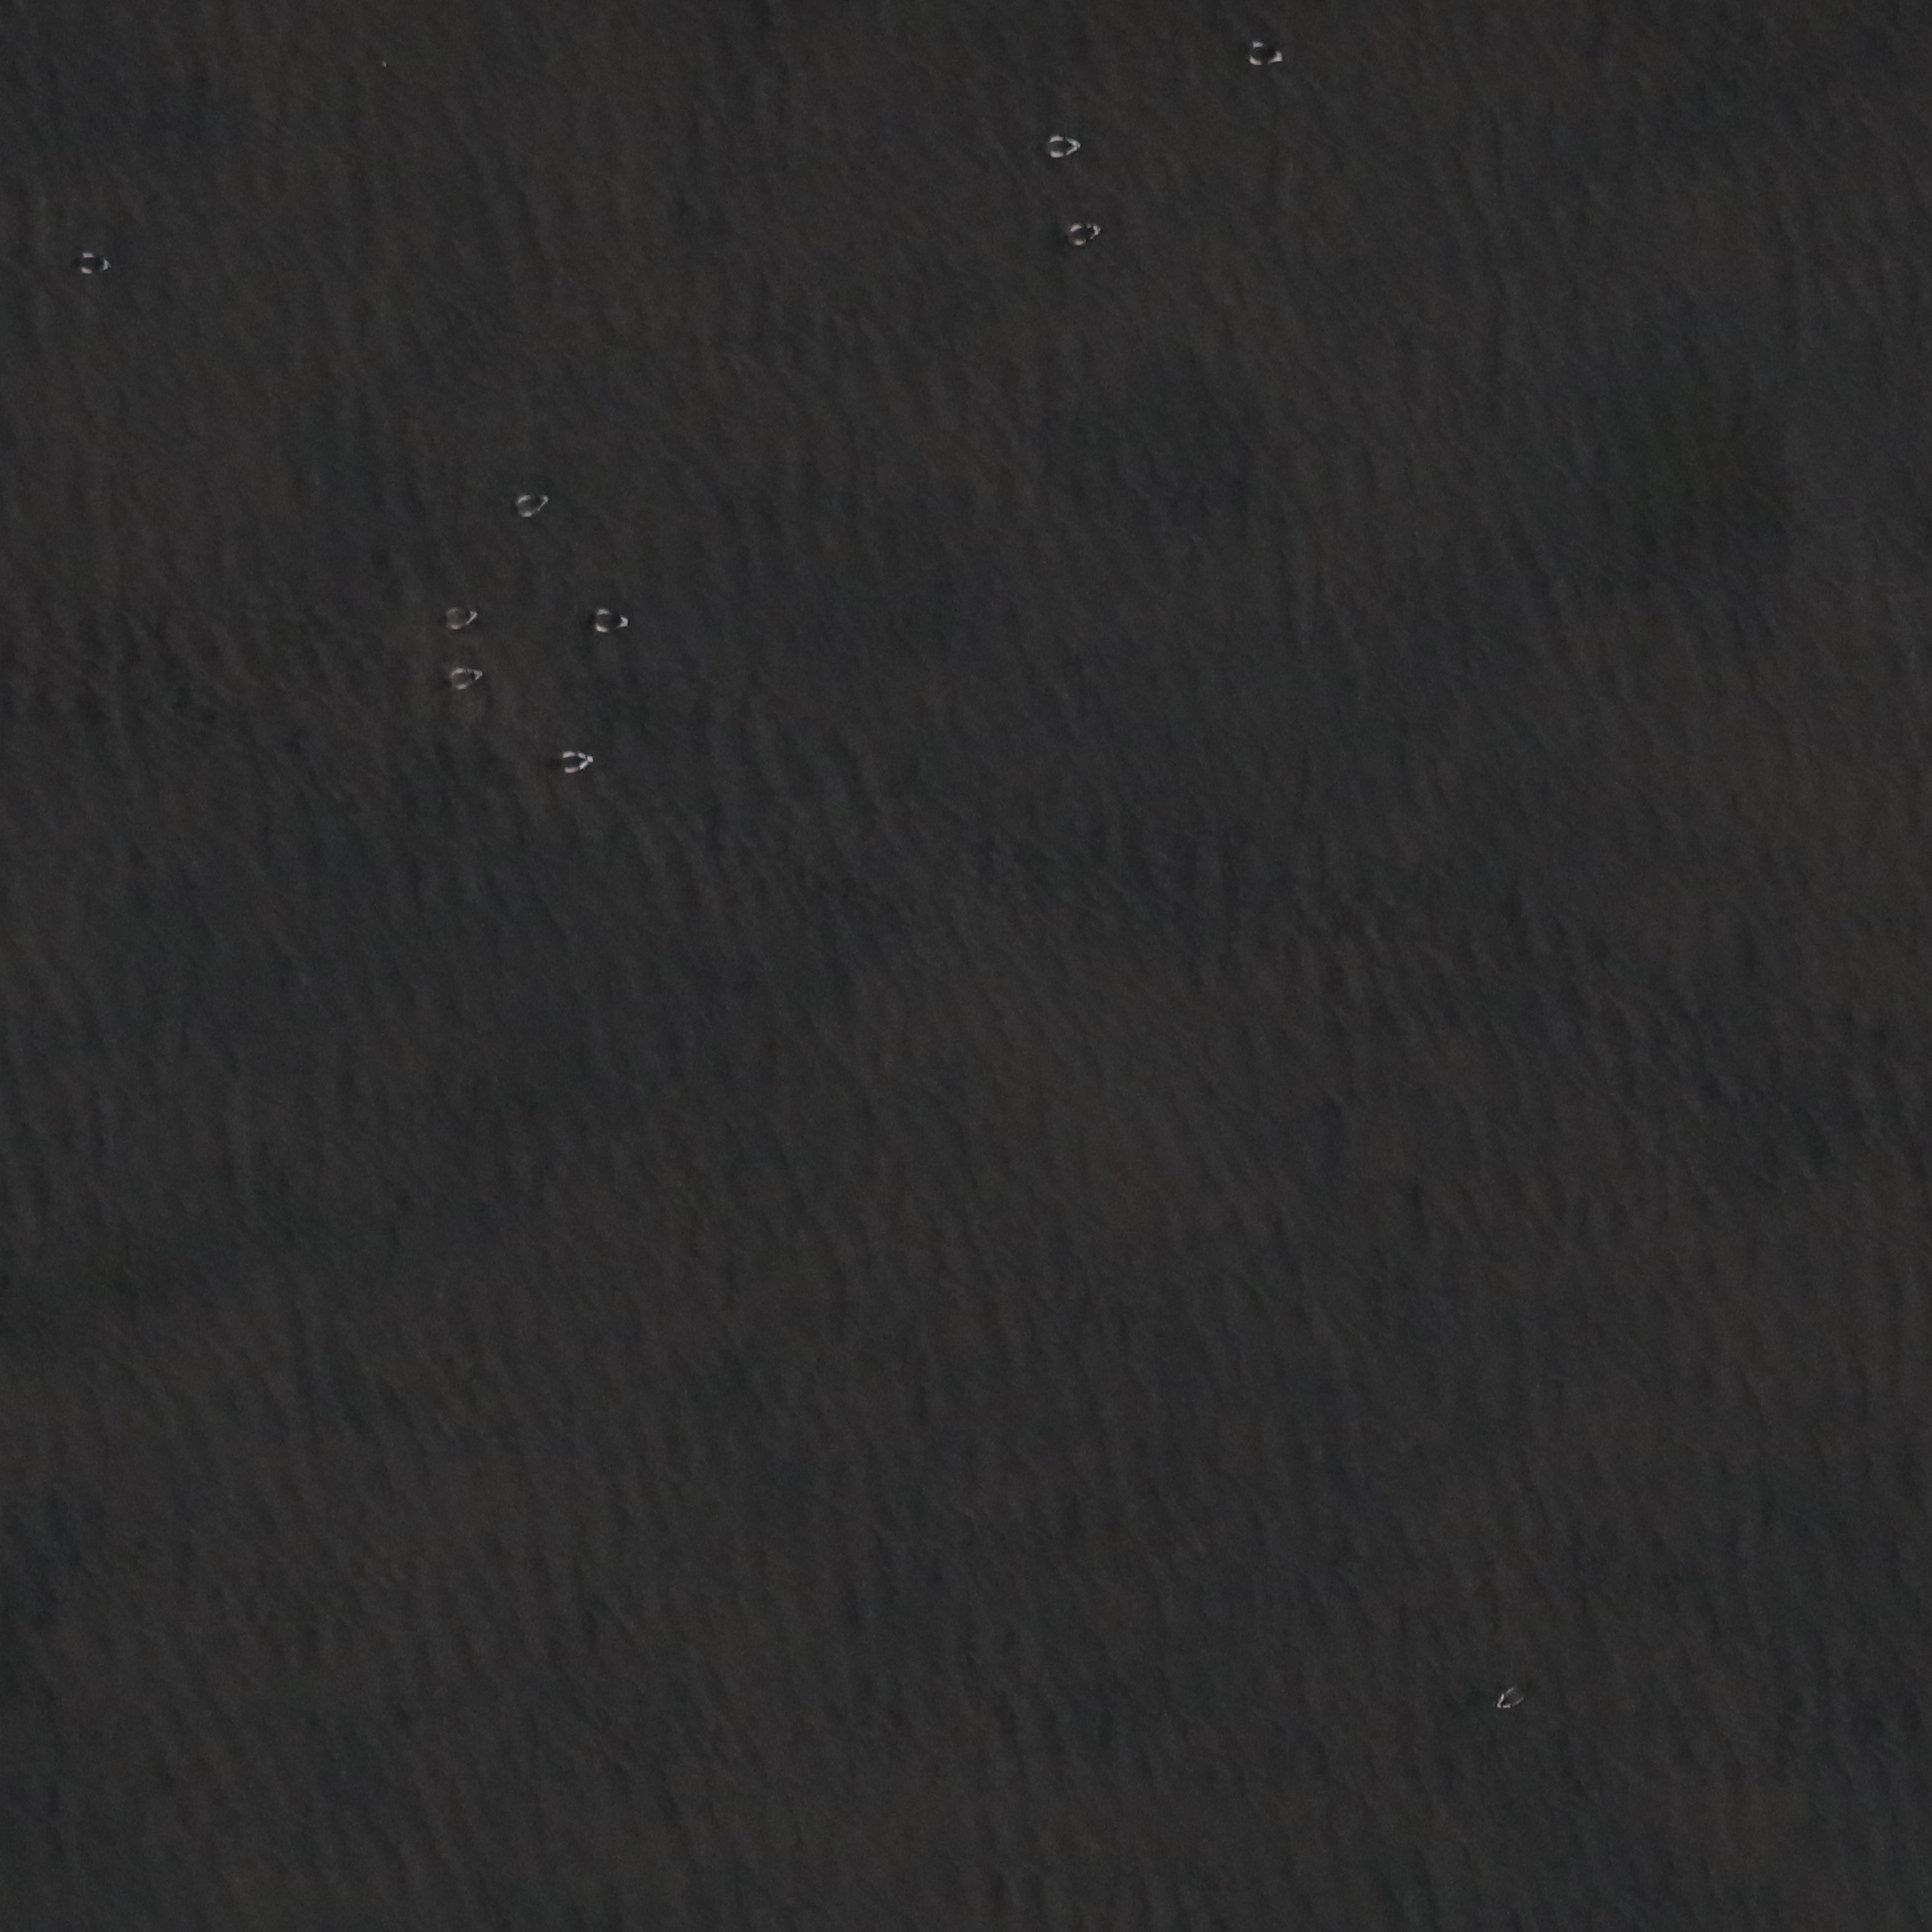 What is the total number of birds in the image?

10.